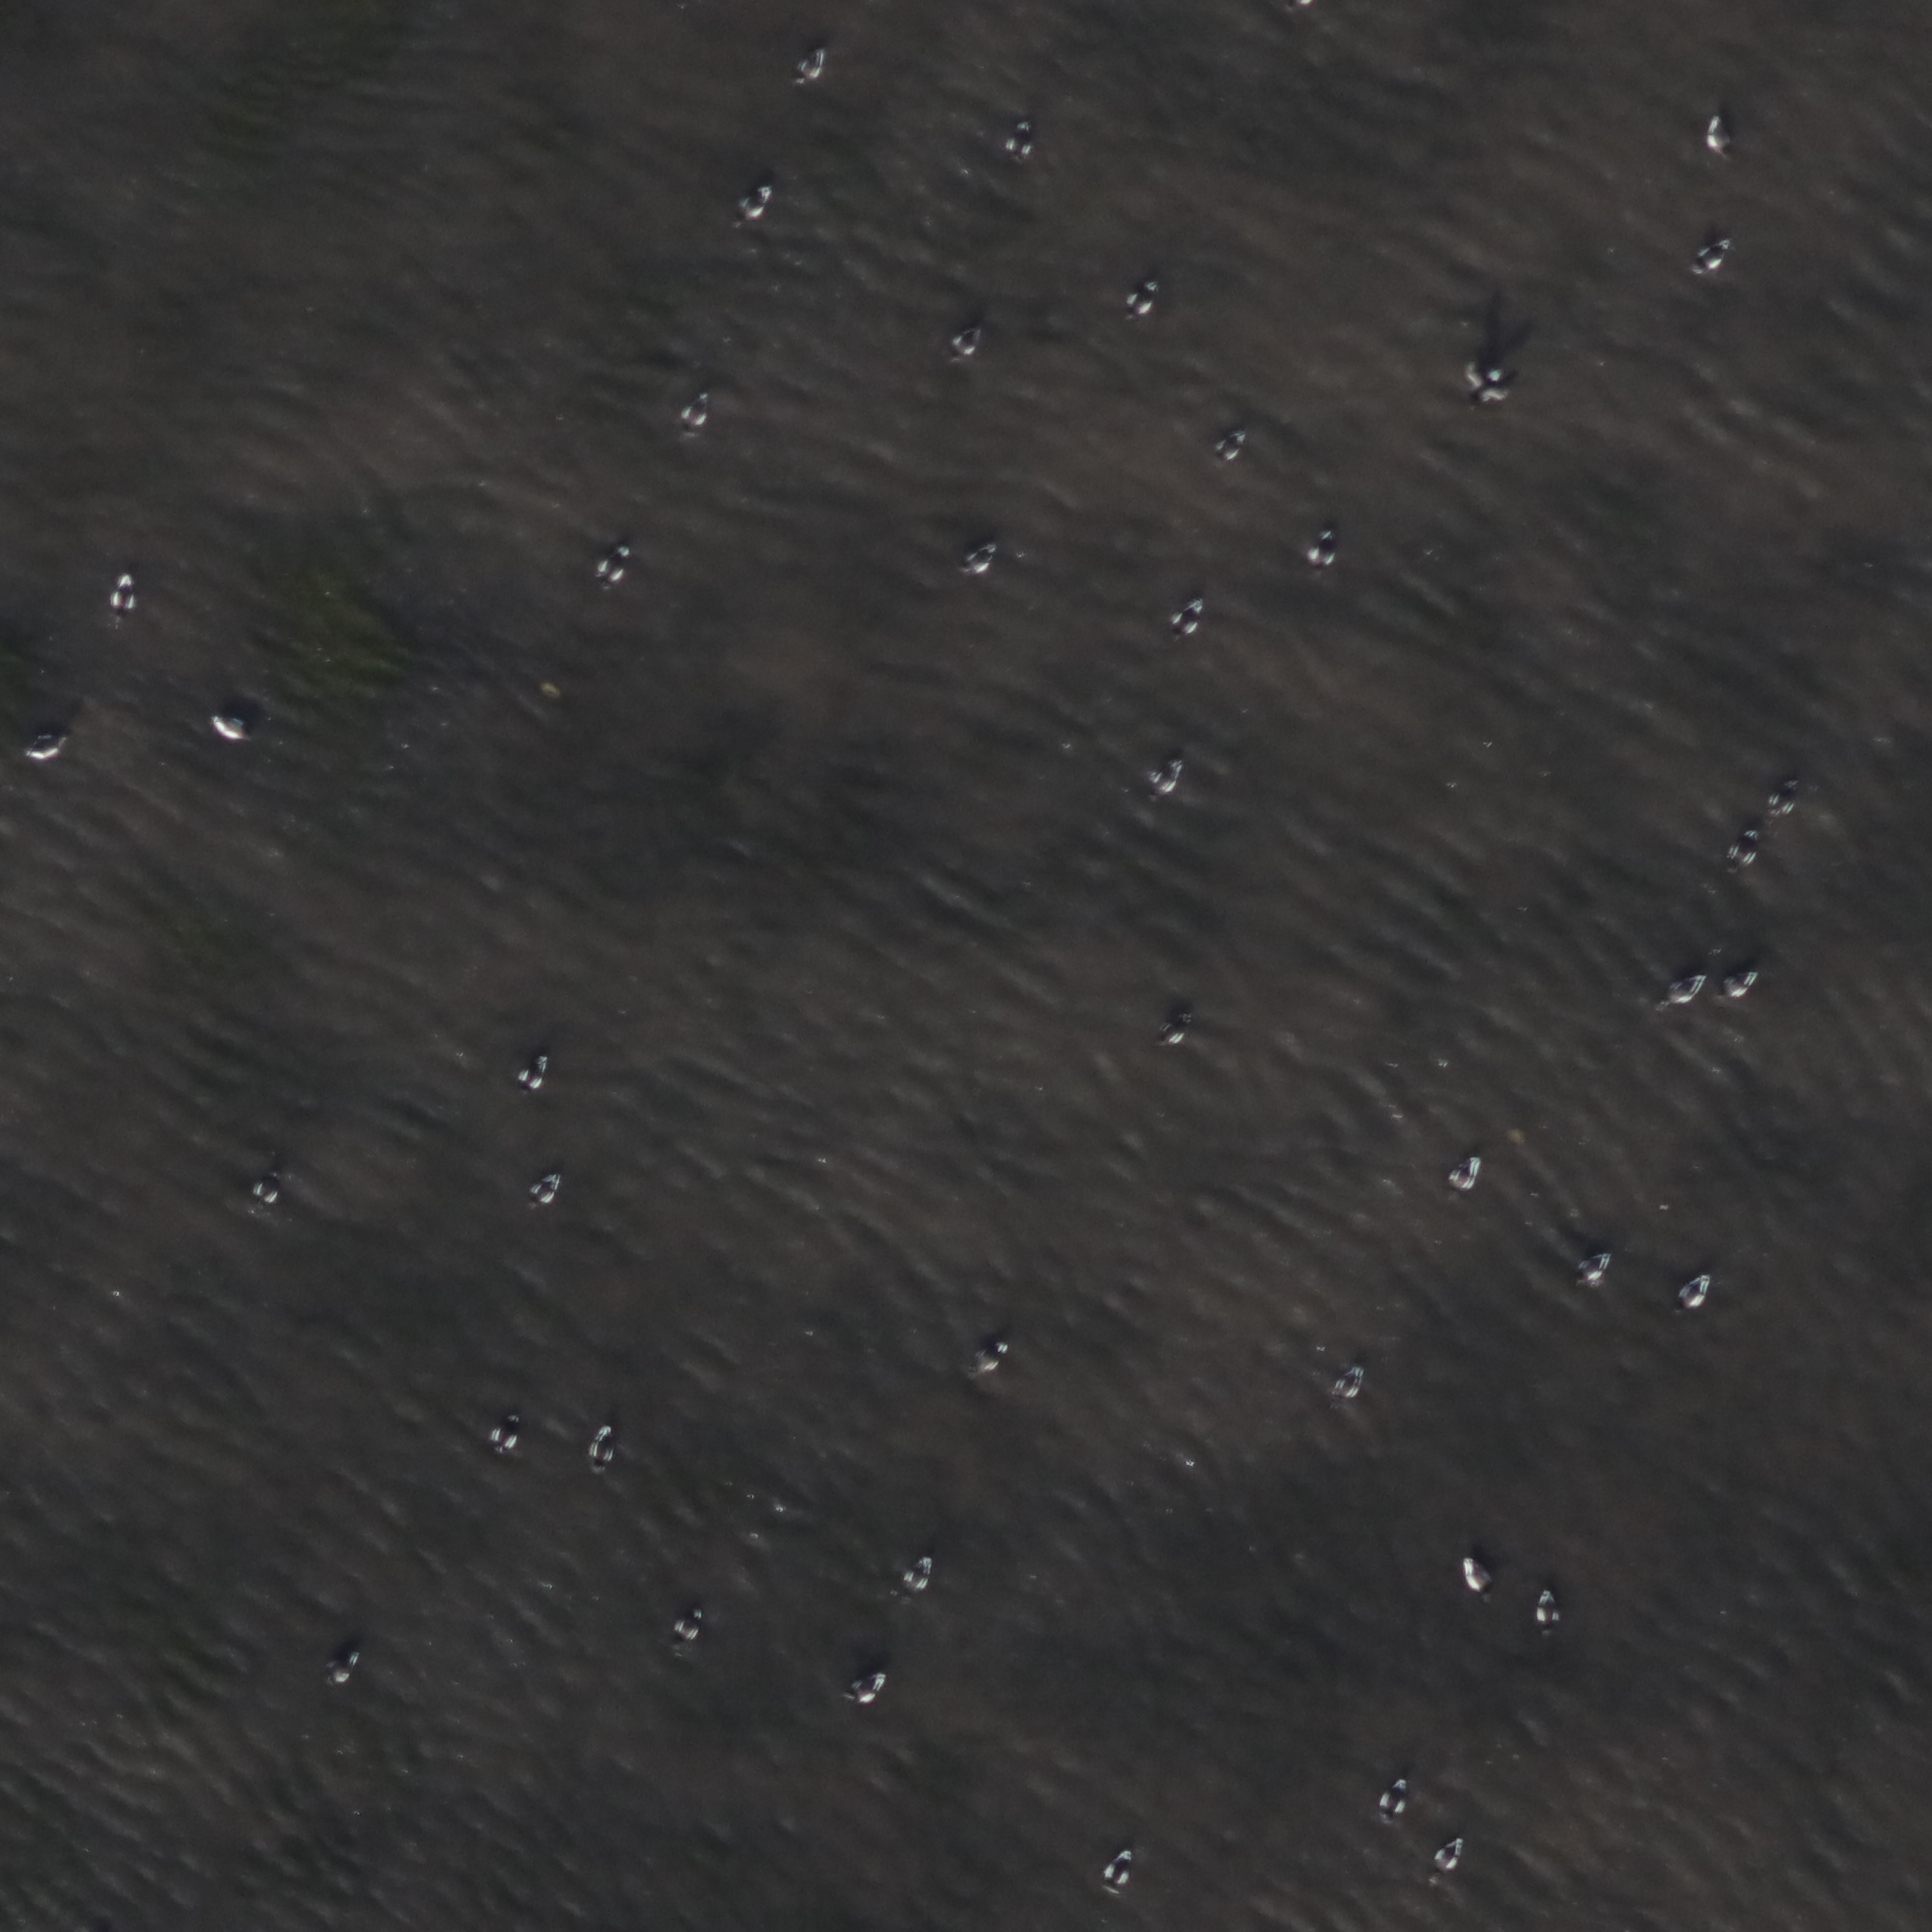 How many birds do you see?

42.